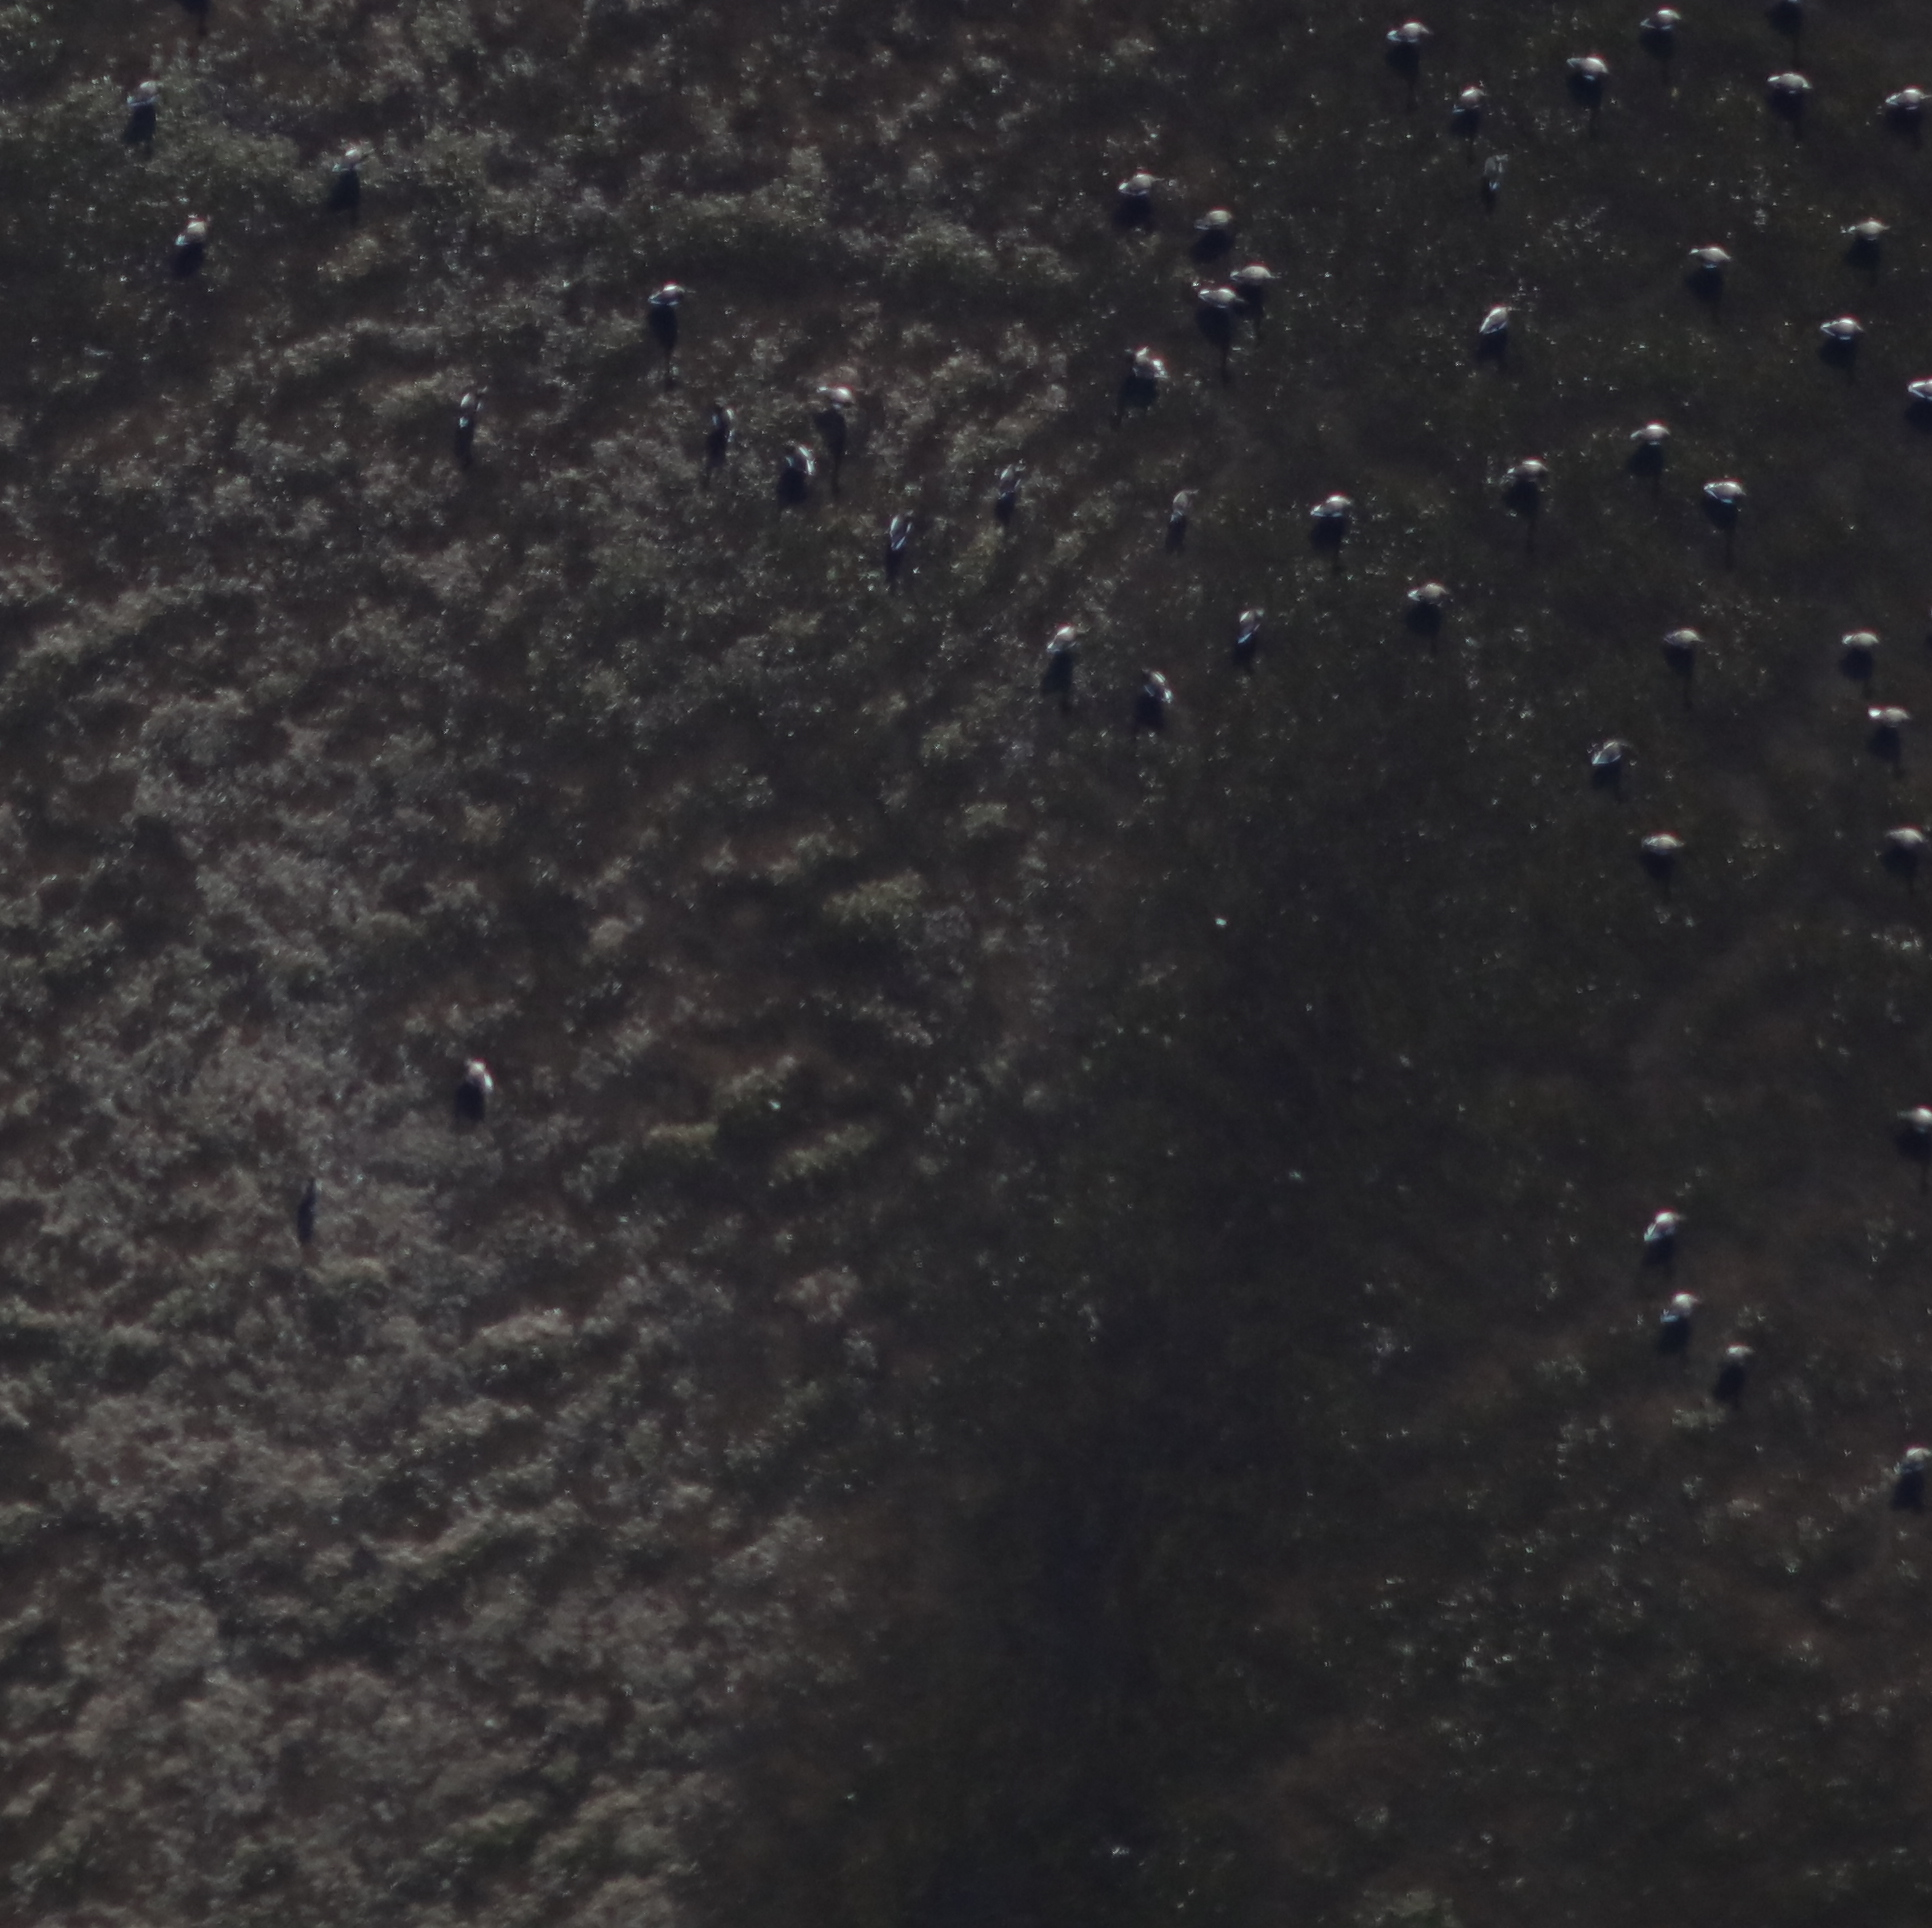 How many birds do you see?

48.